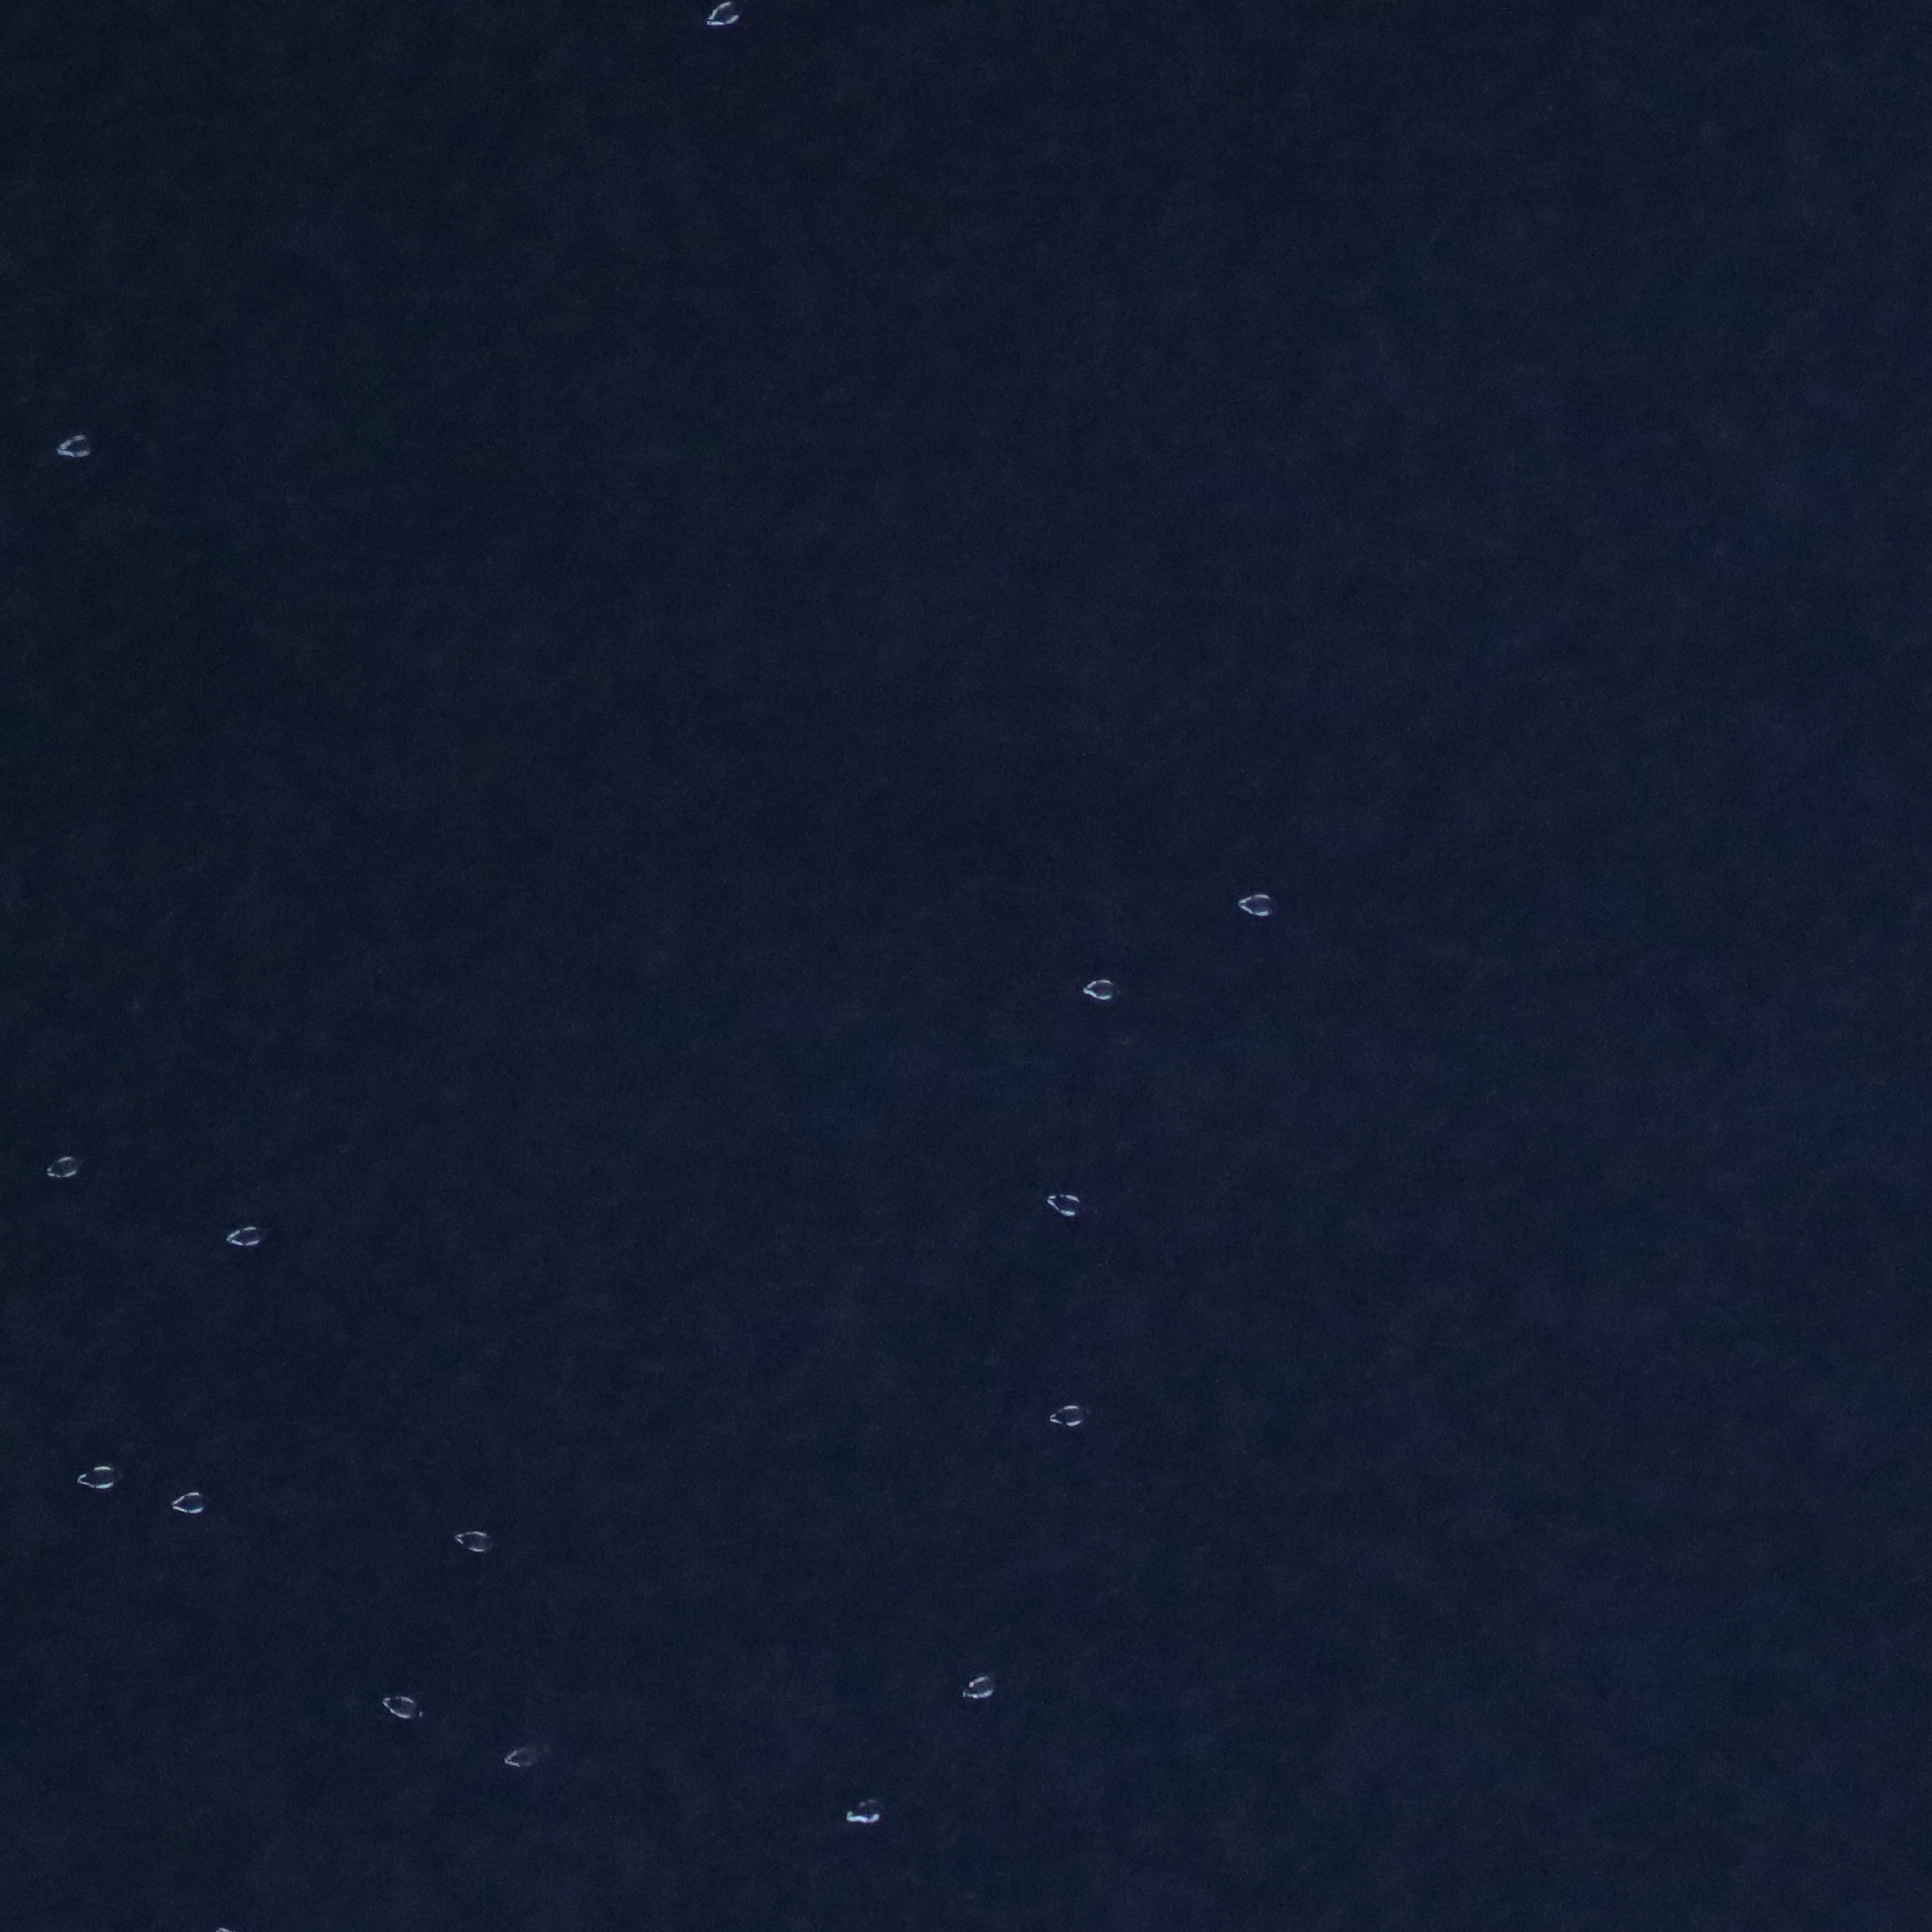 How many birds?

15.